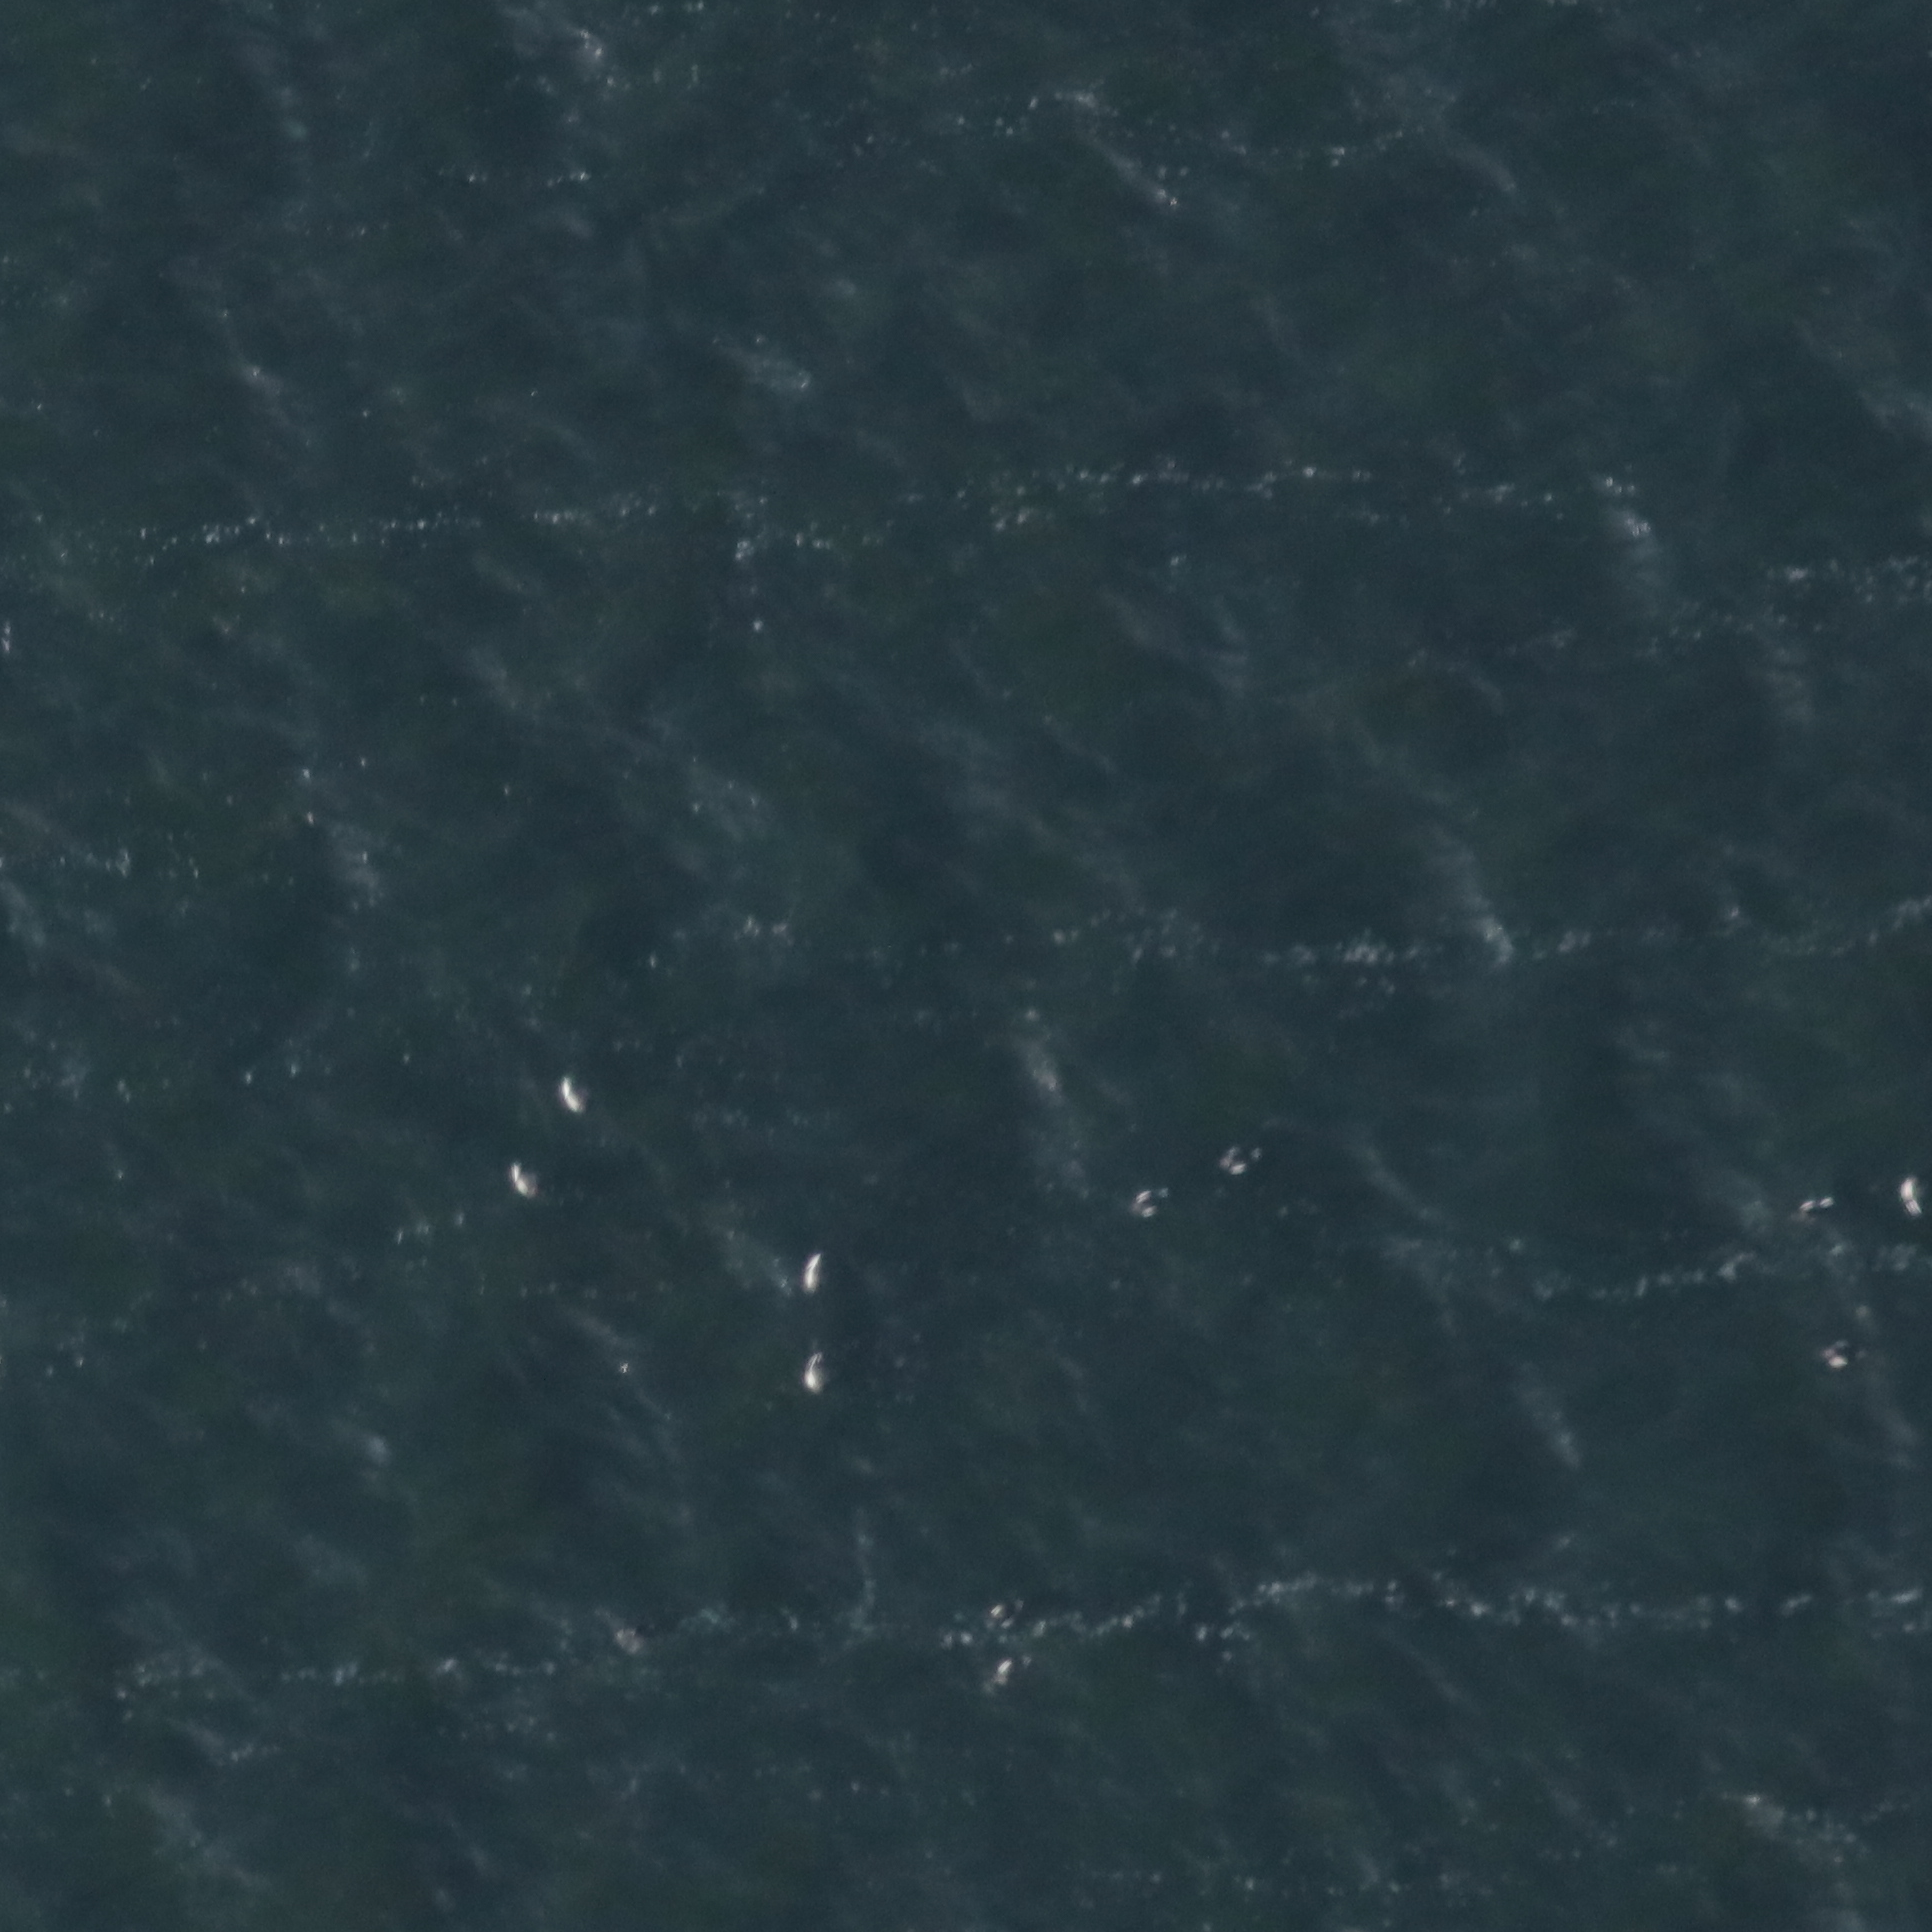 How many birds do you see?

11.